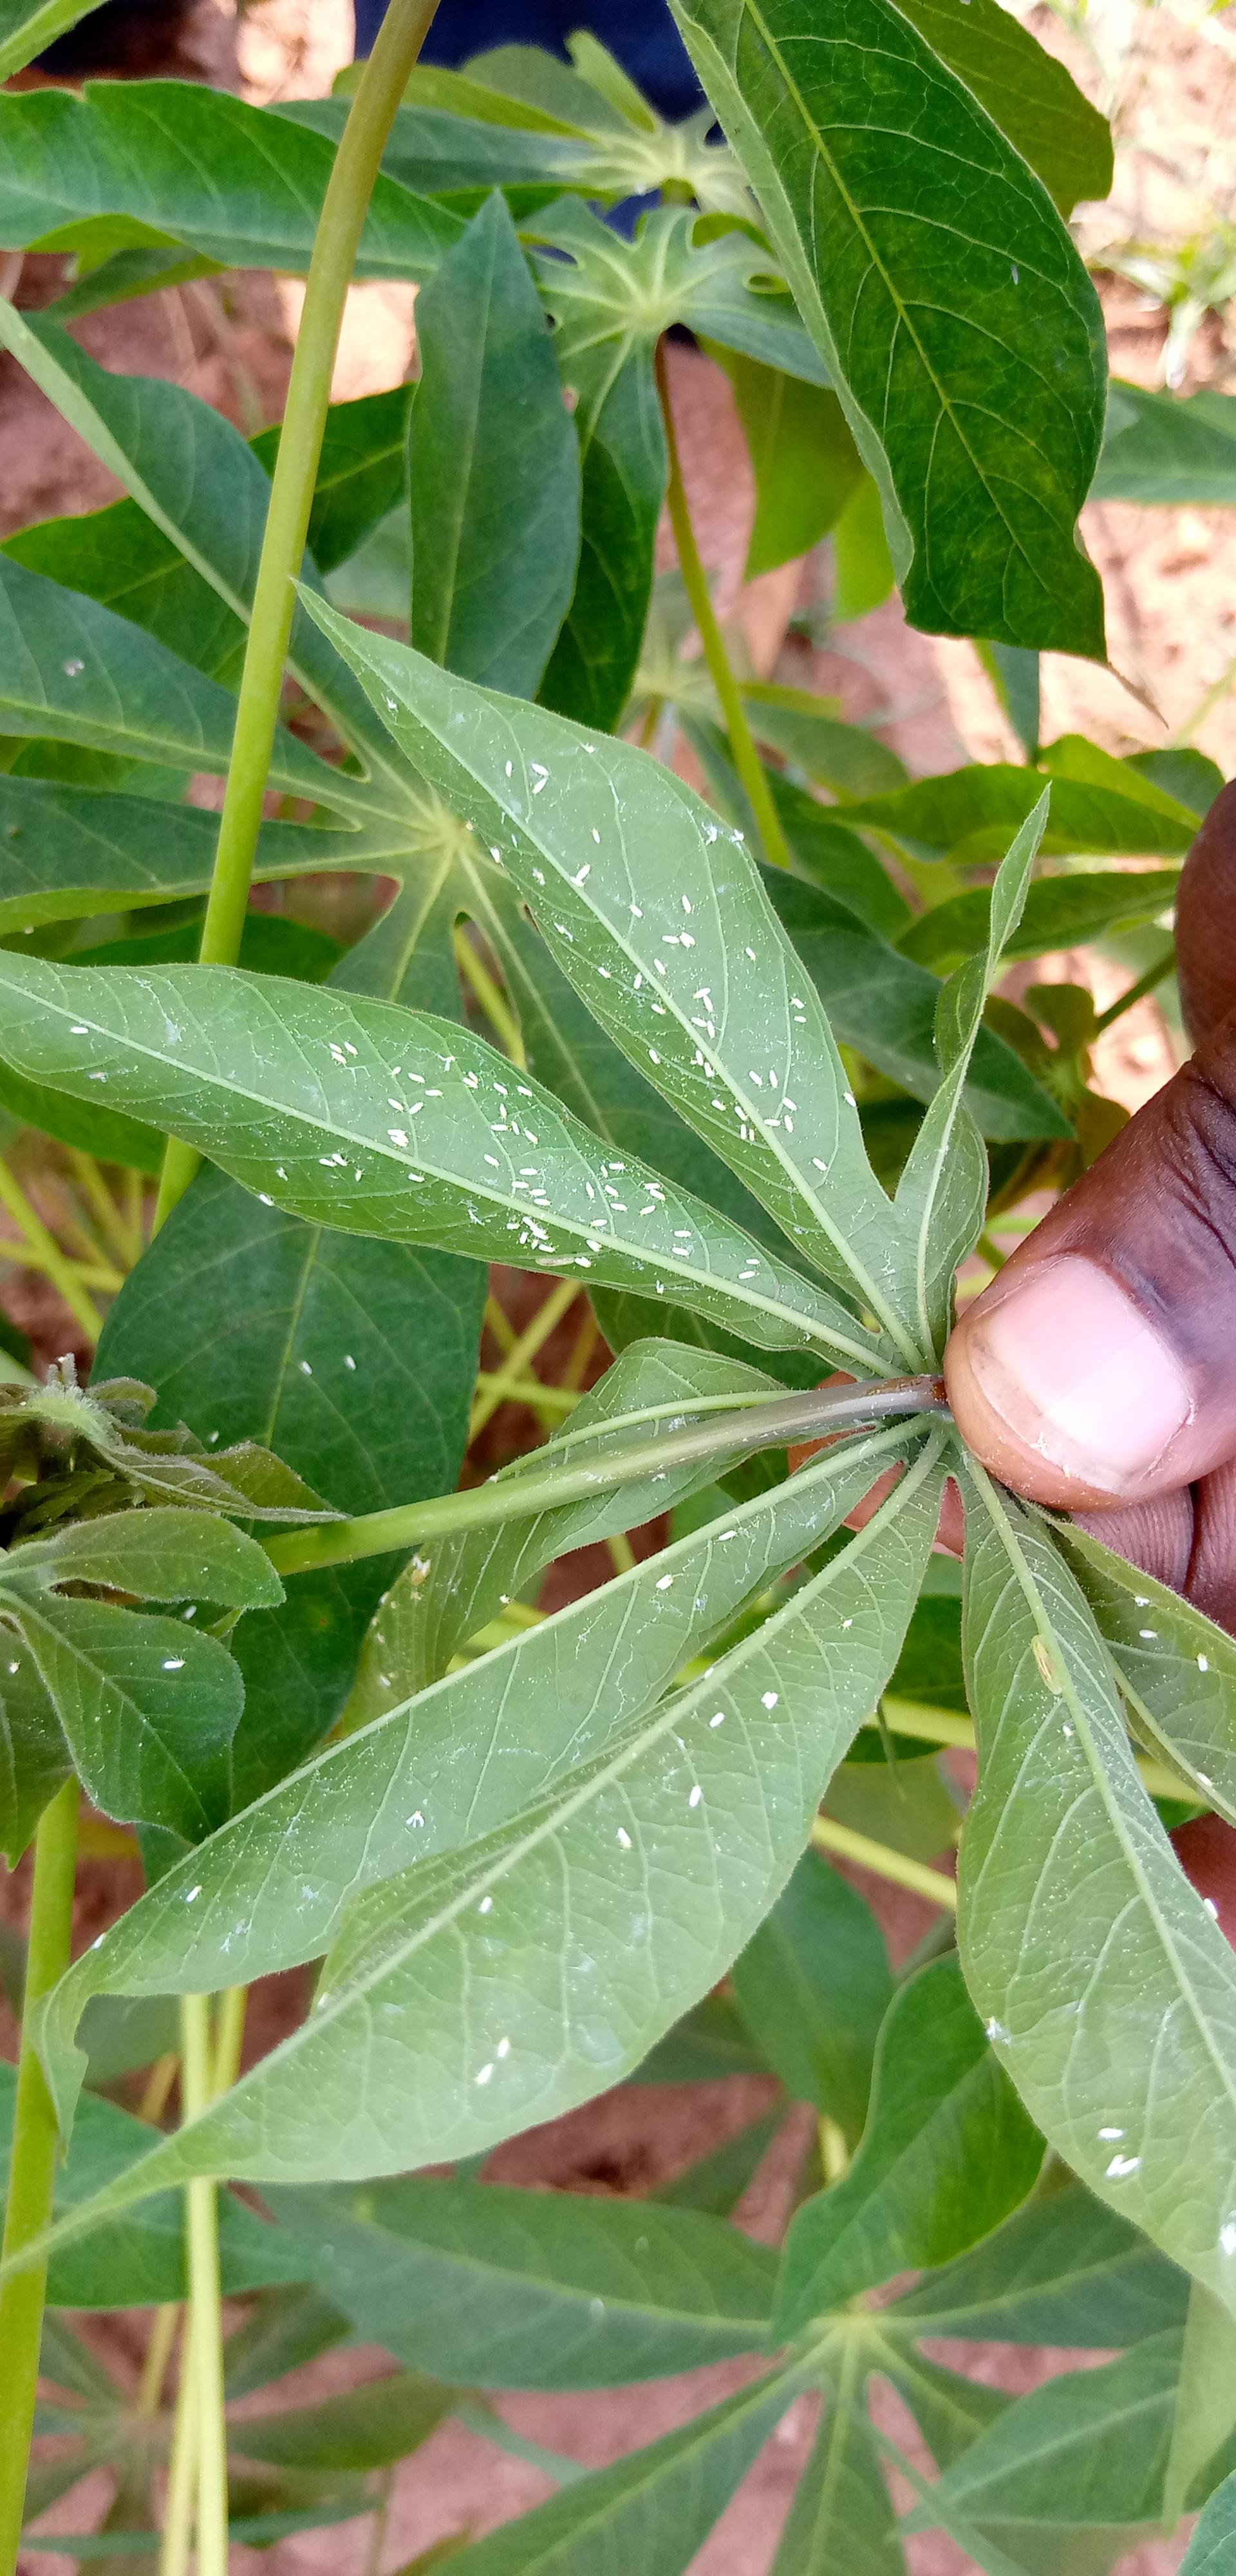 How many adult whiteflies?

130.